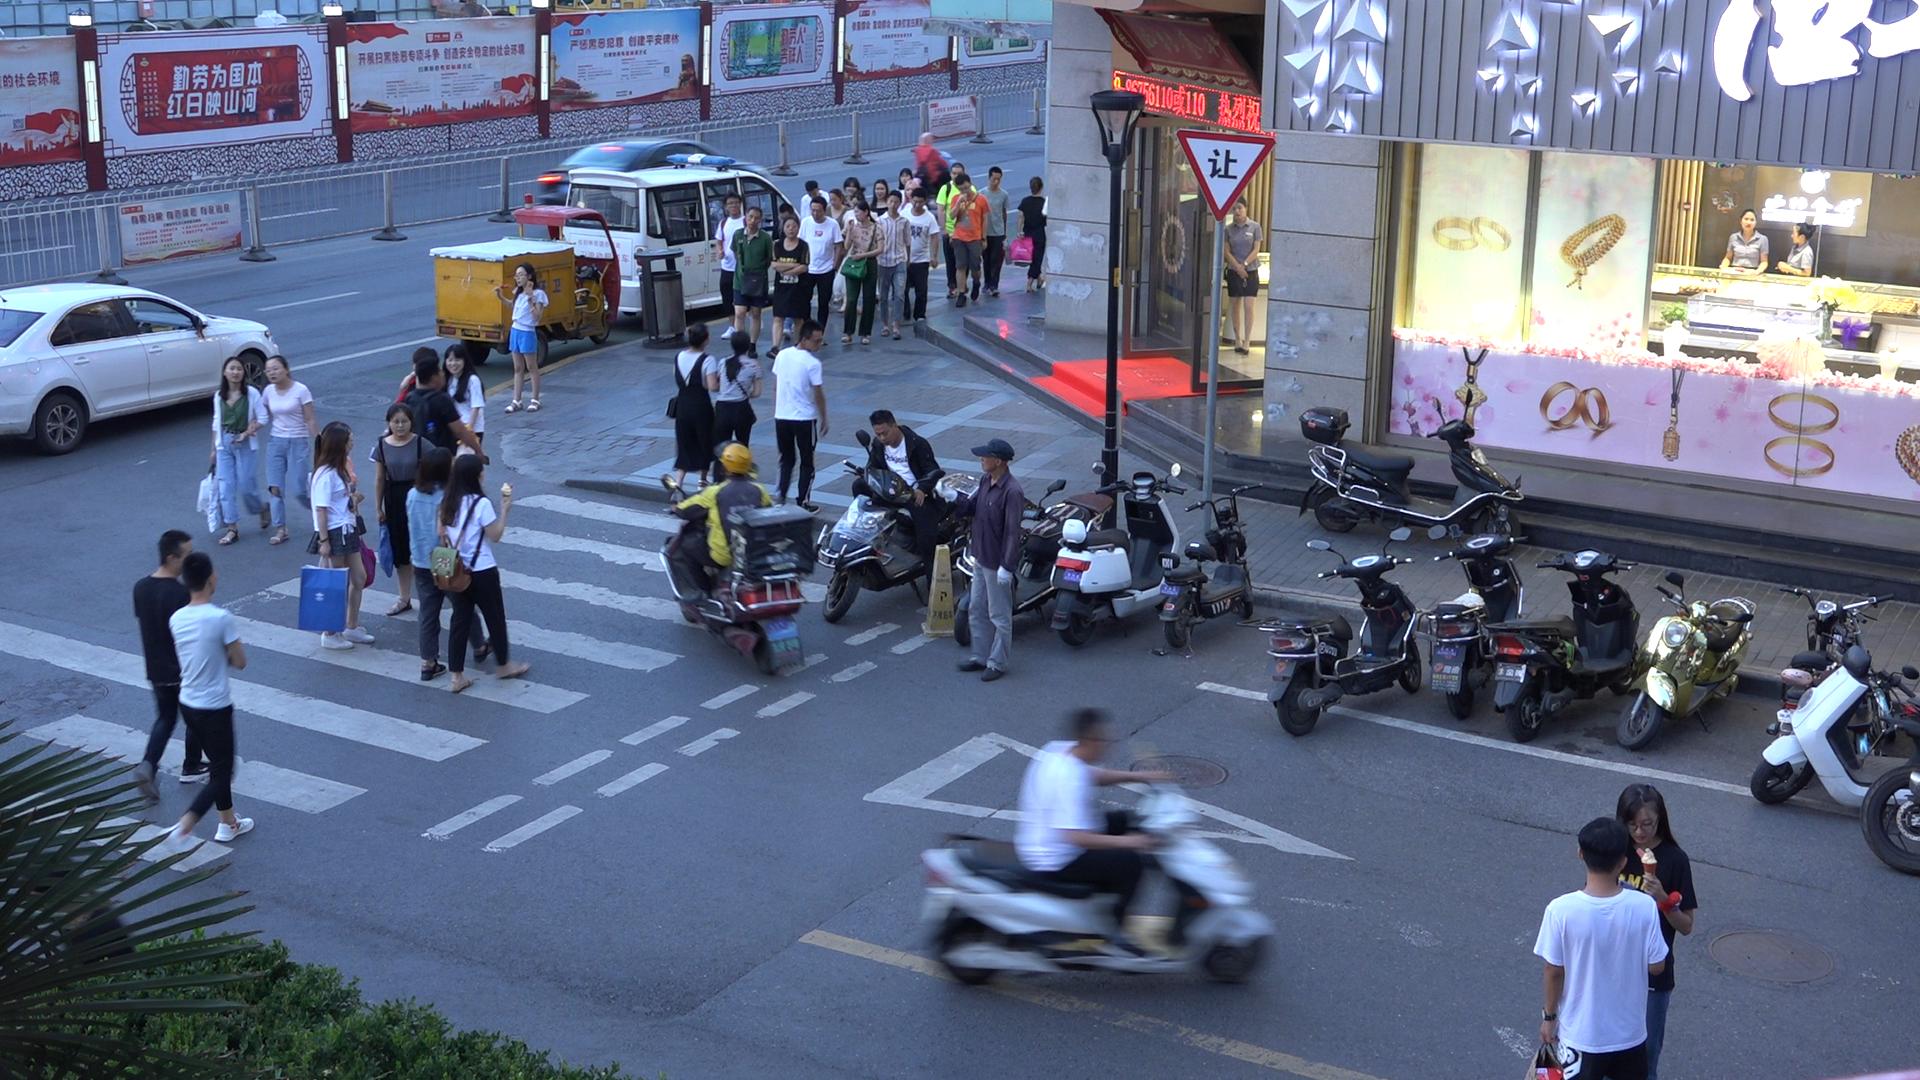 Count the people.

44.